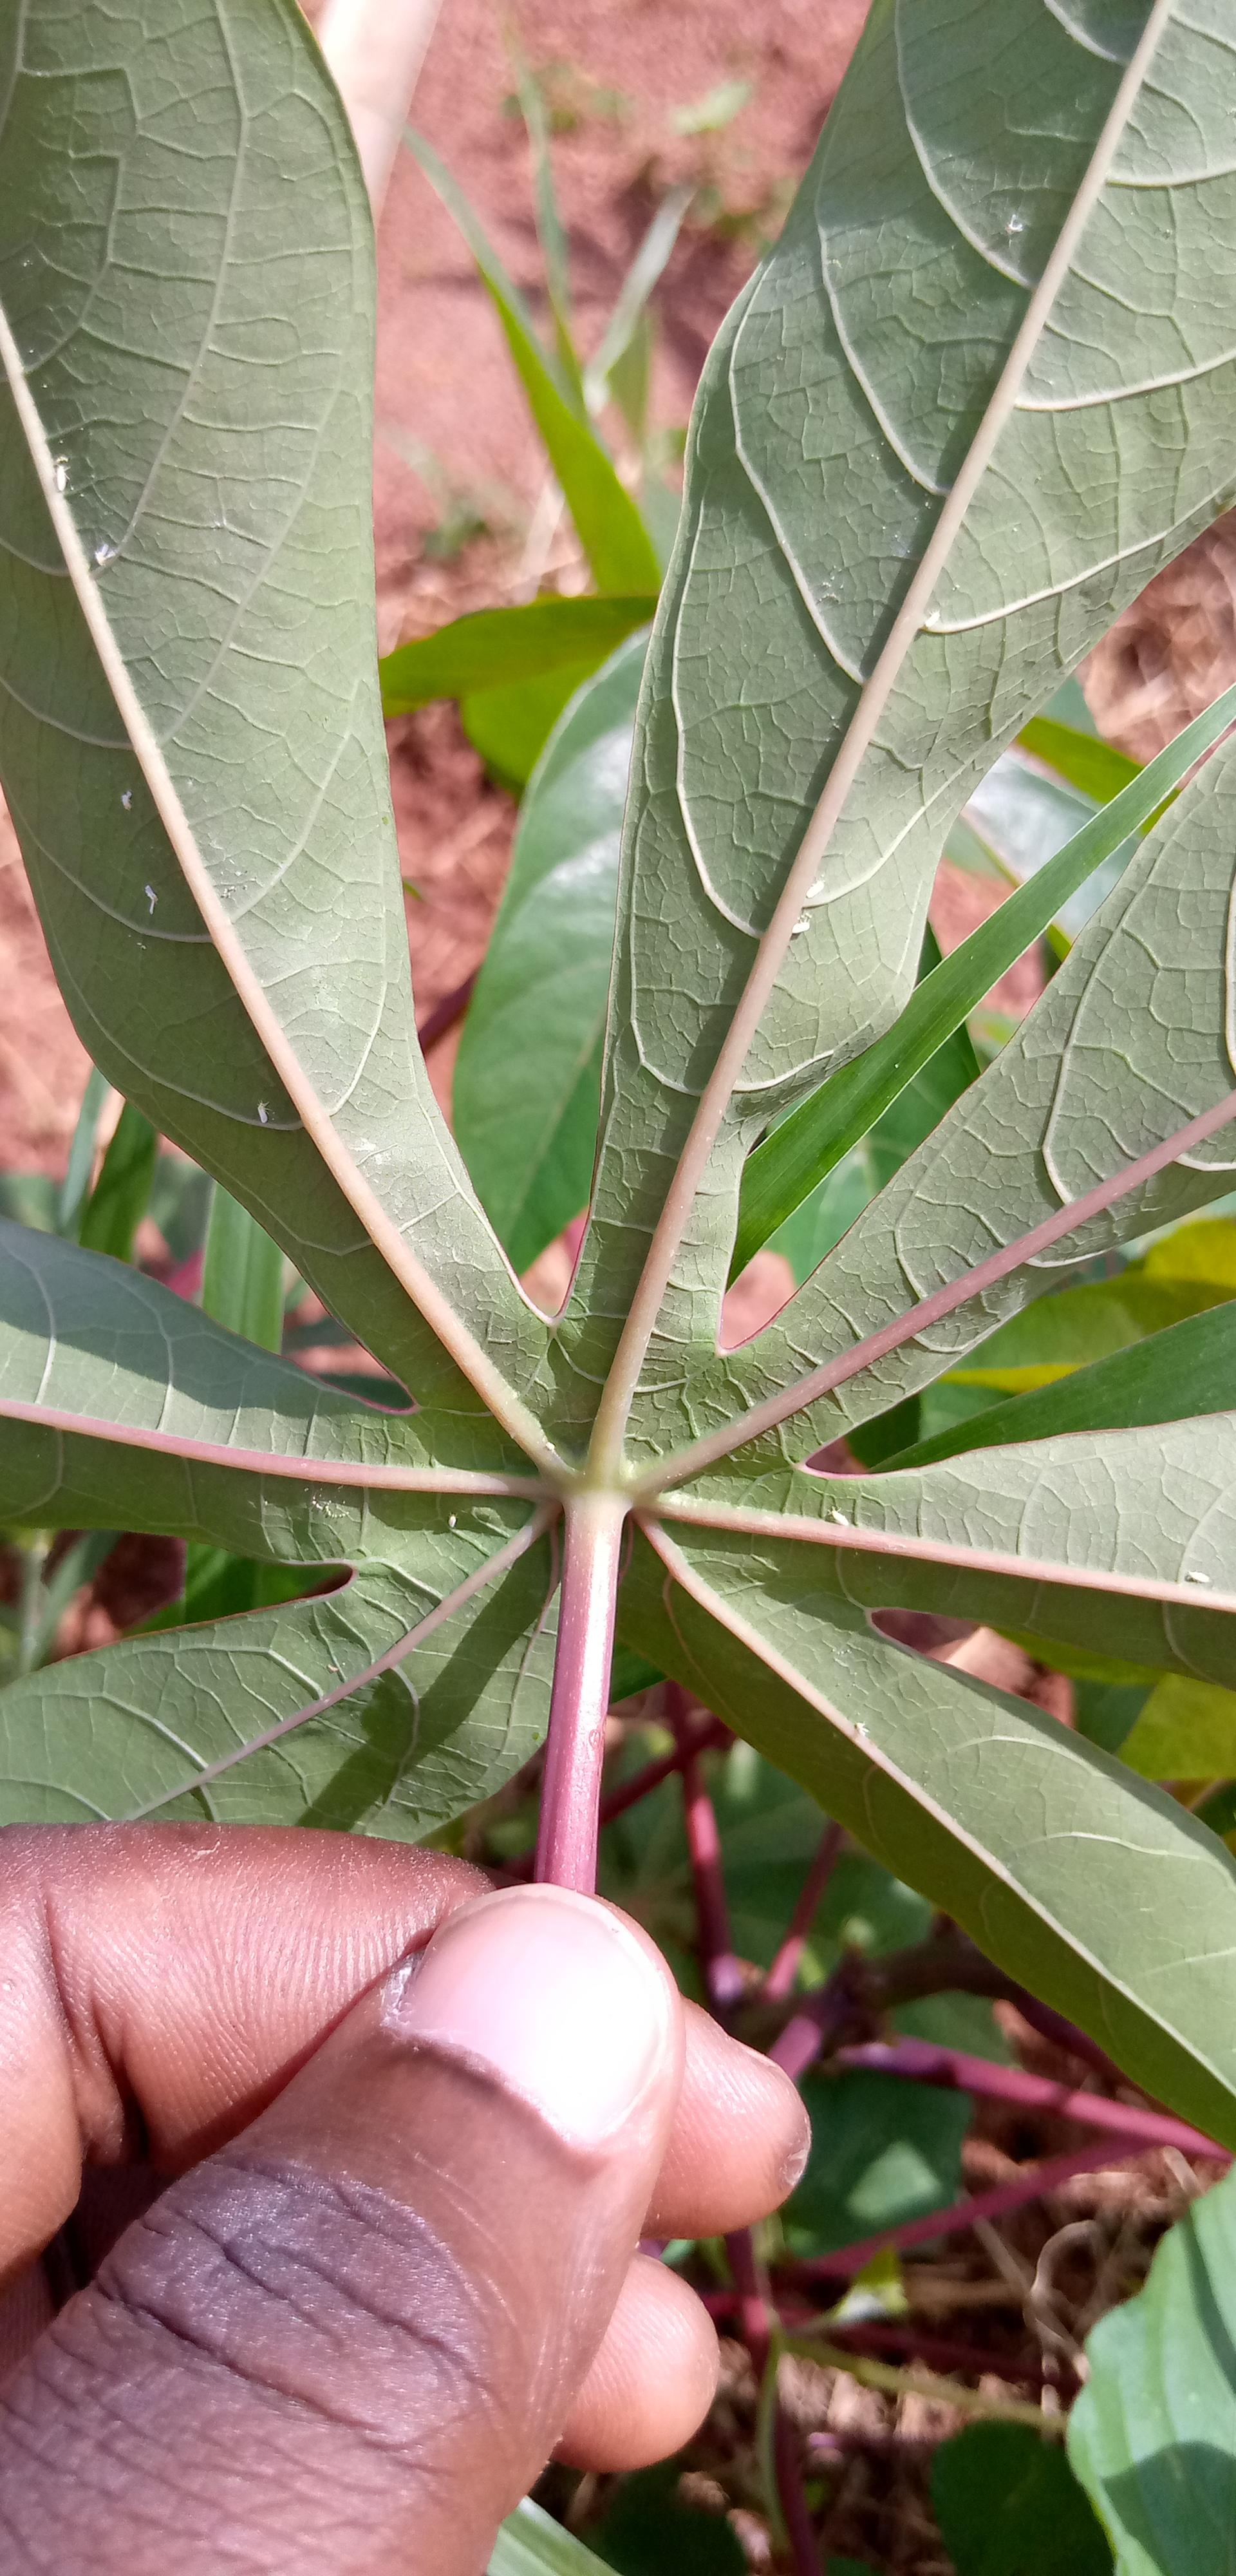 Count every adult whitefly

14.